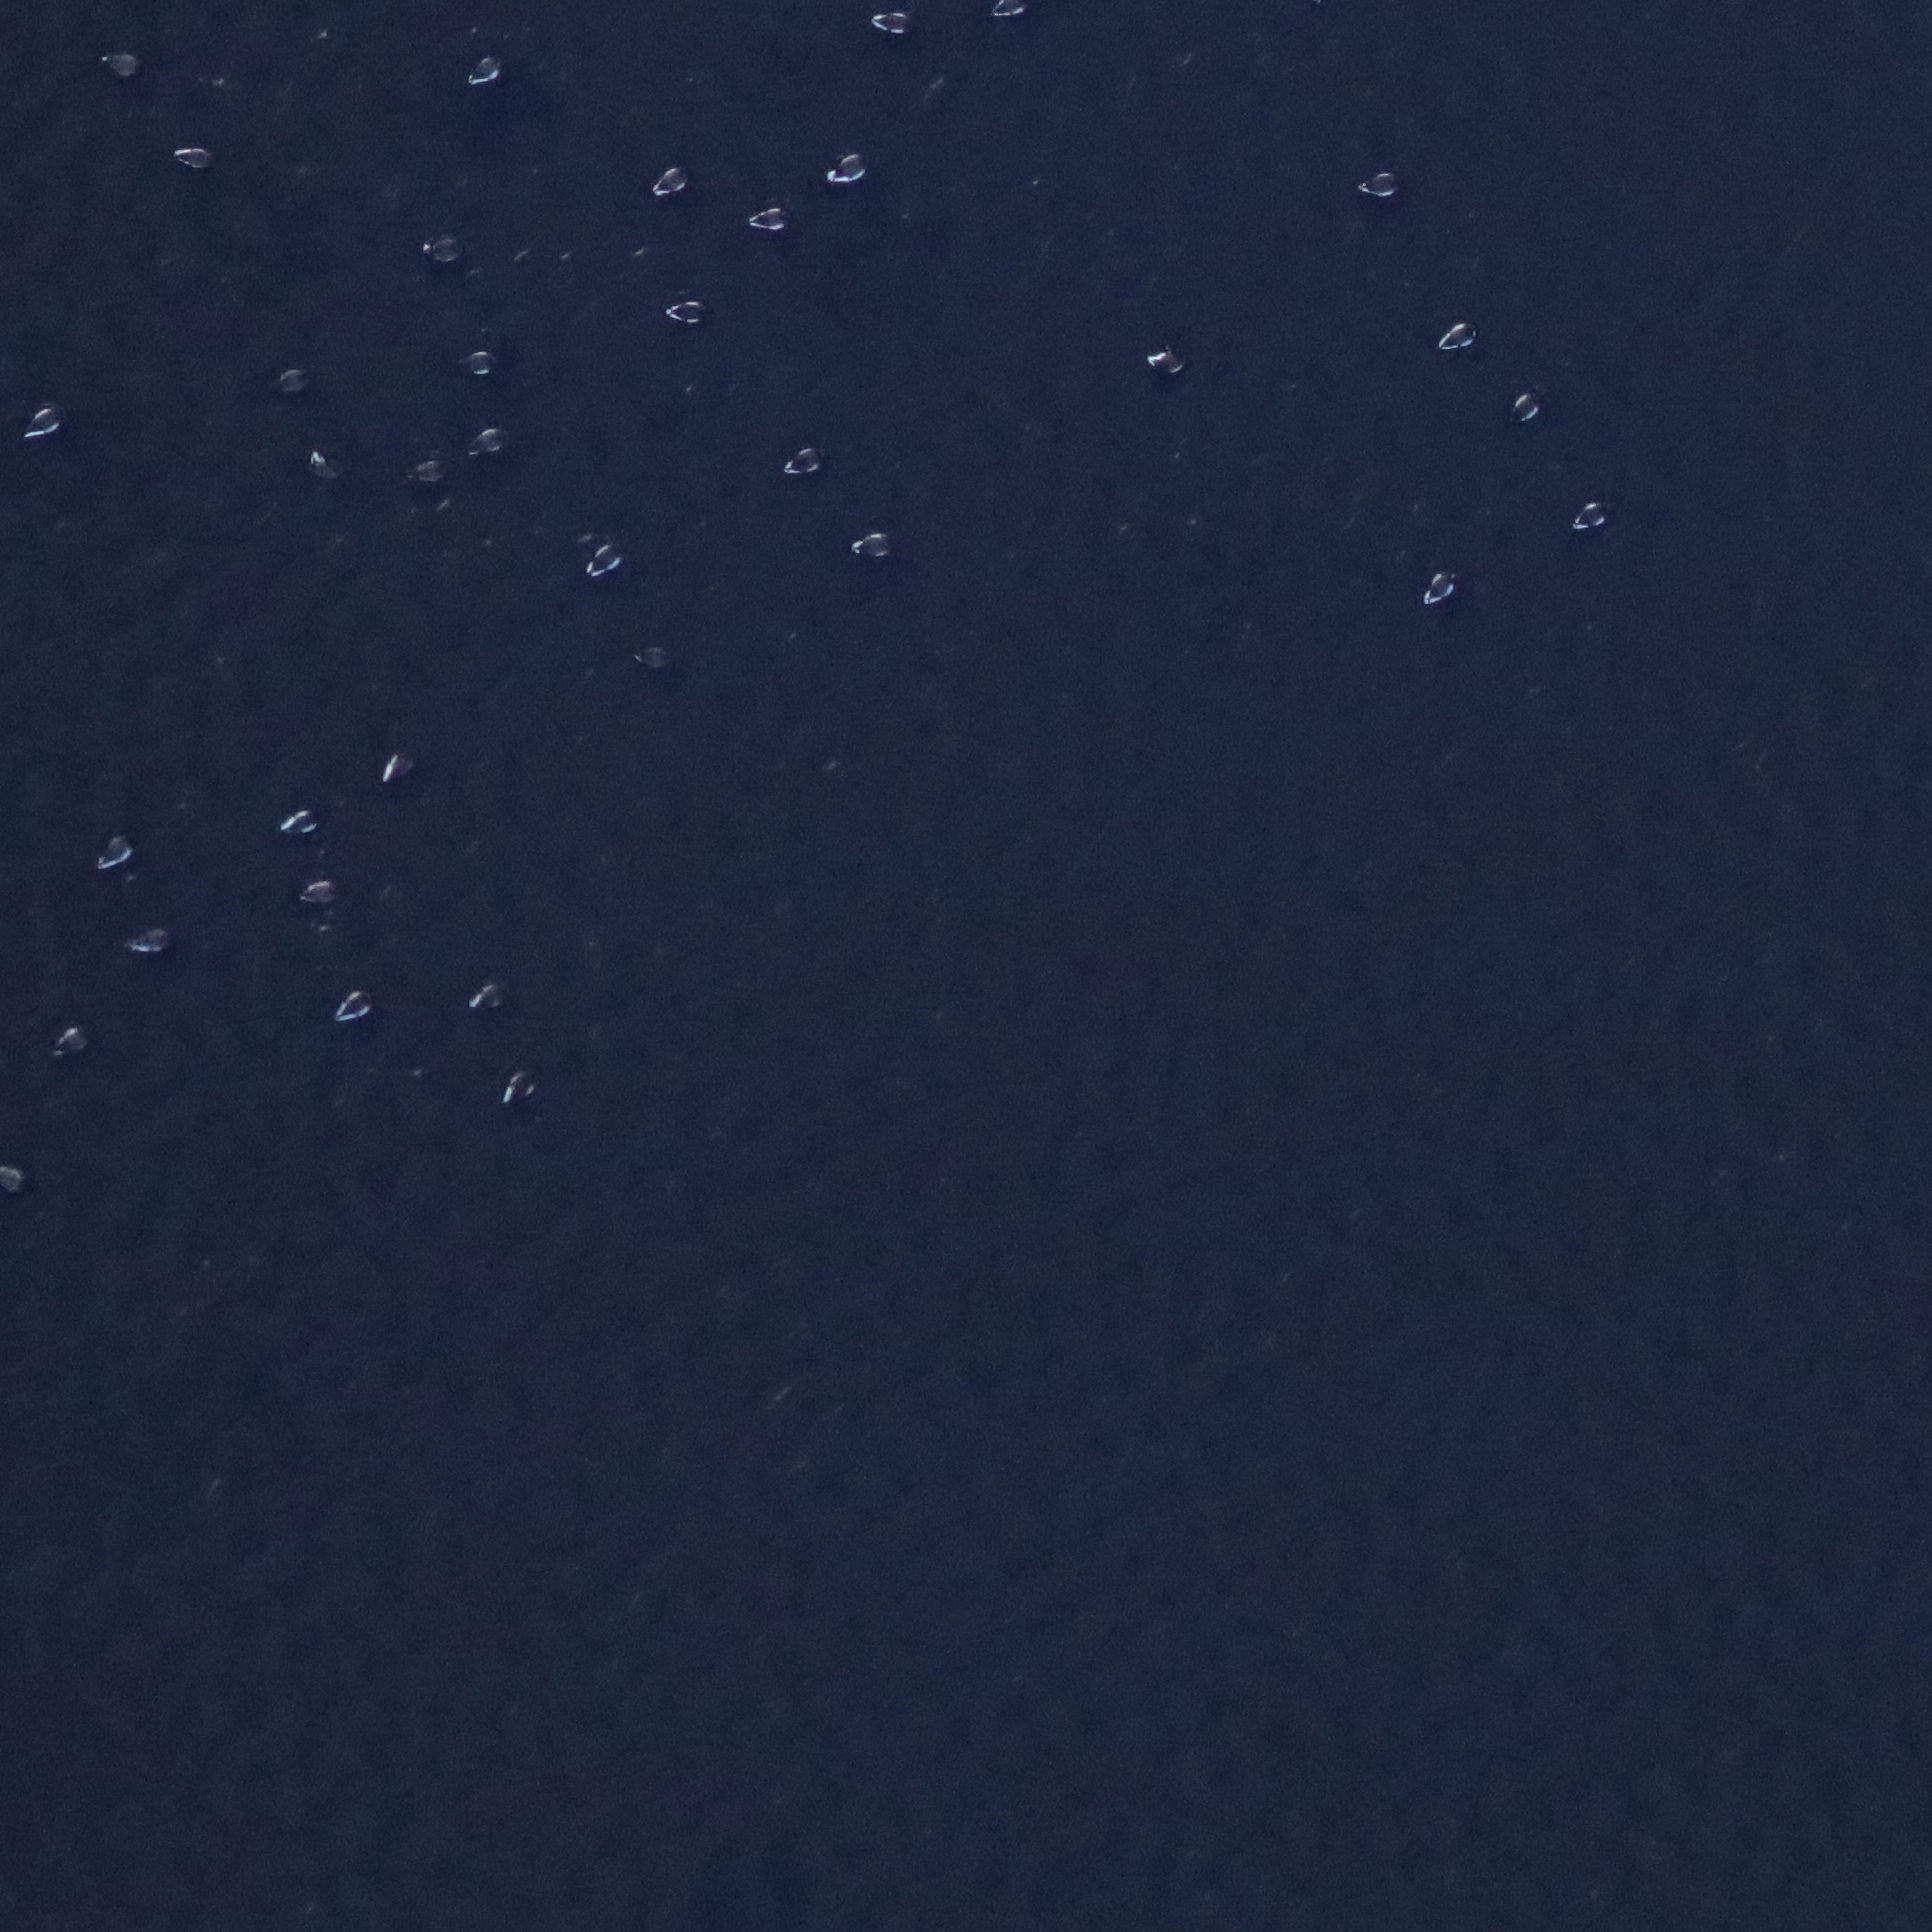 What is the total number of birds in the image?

36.